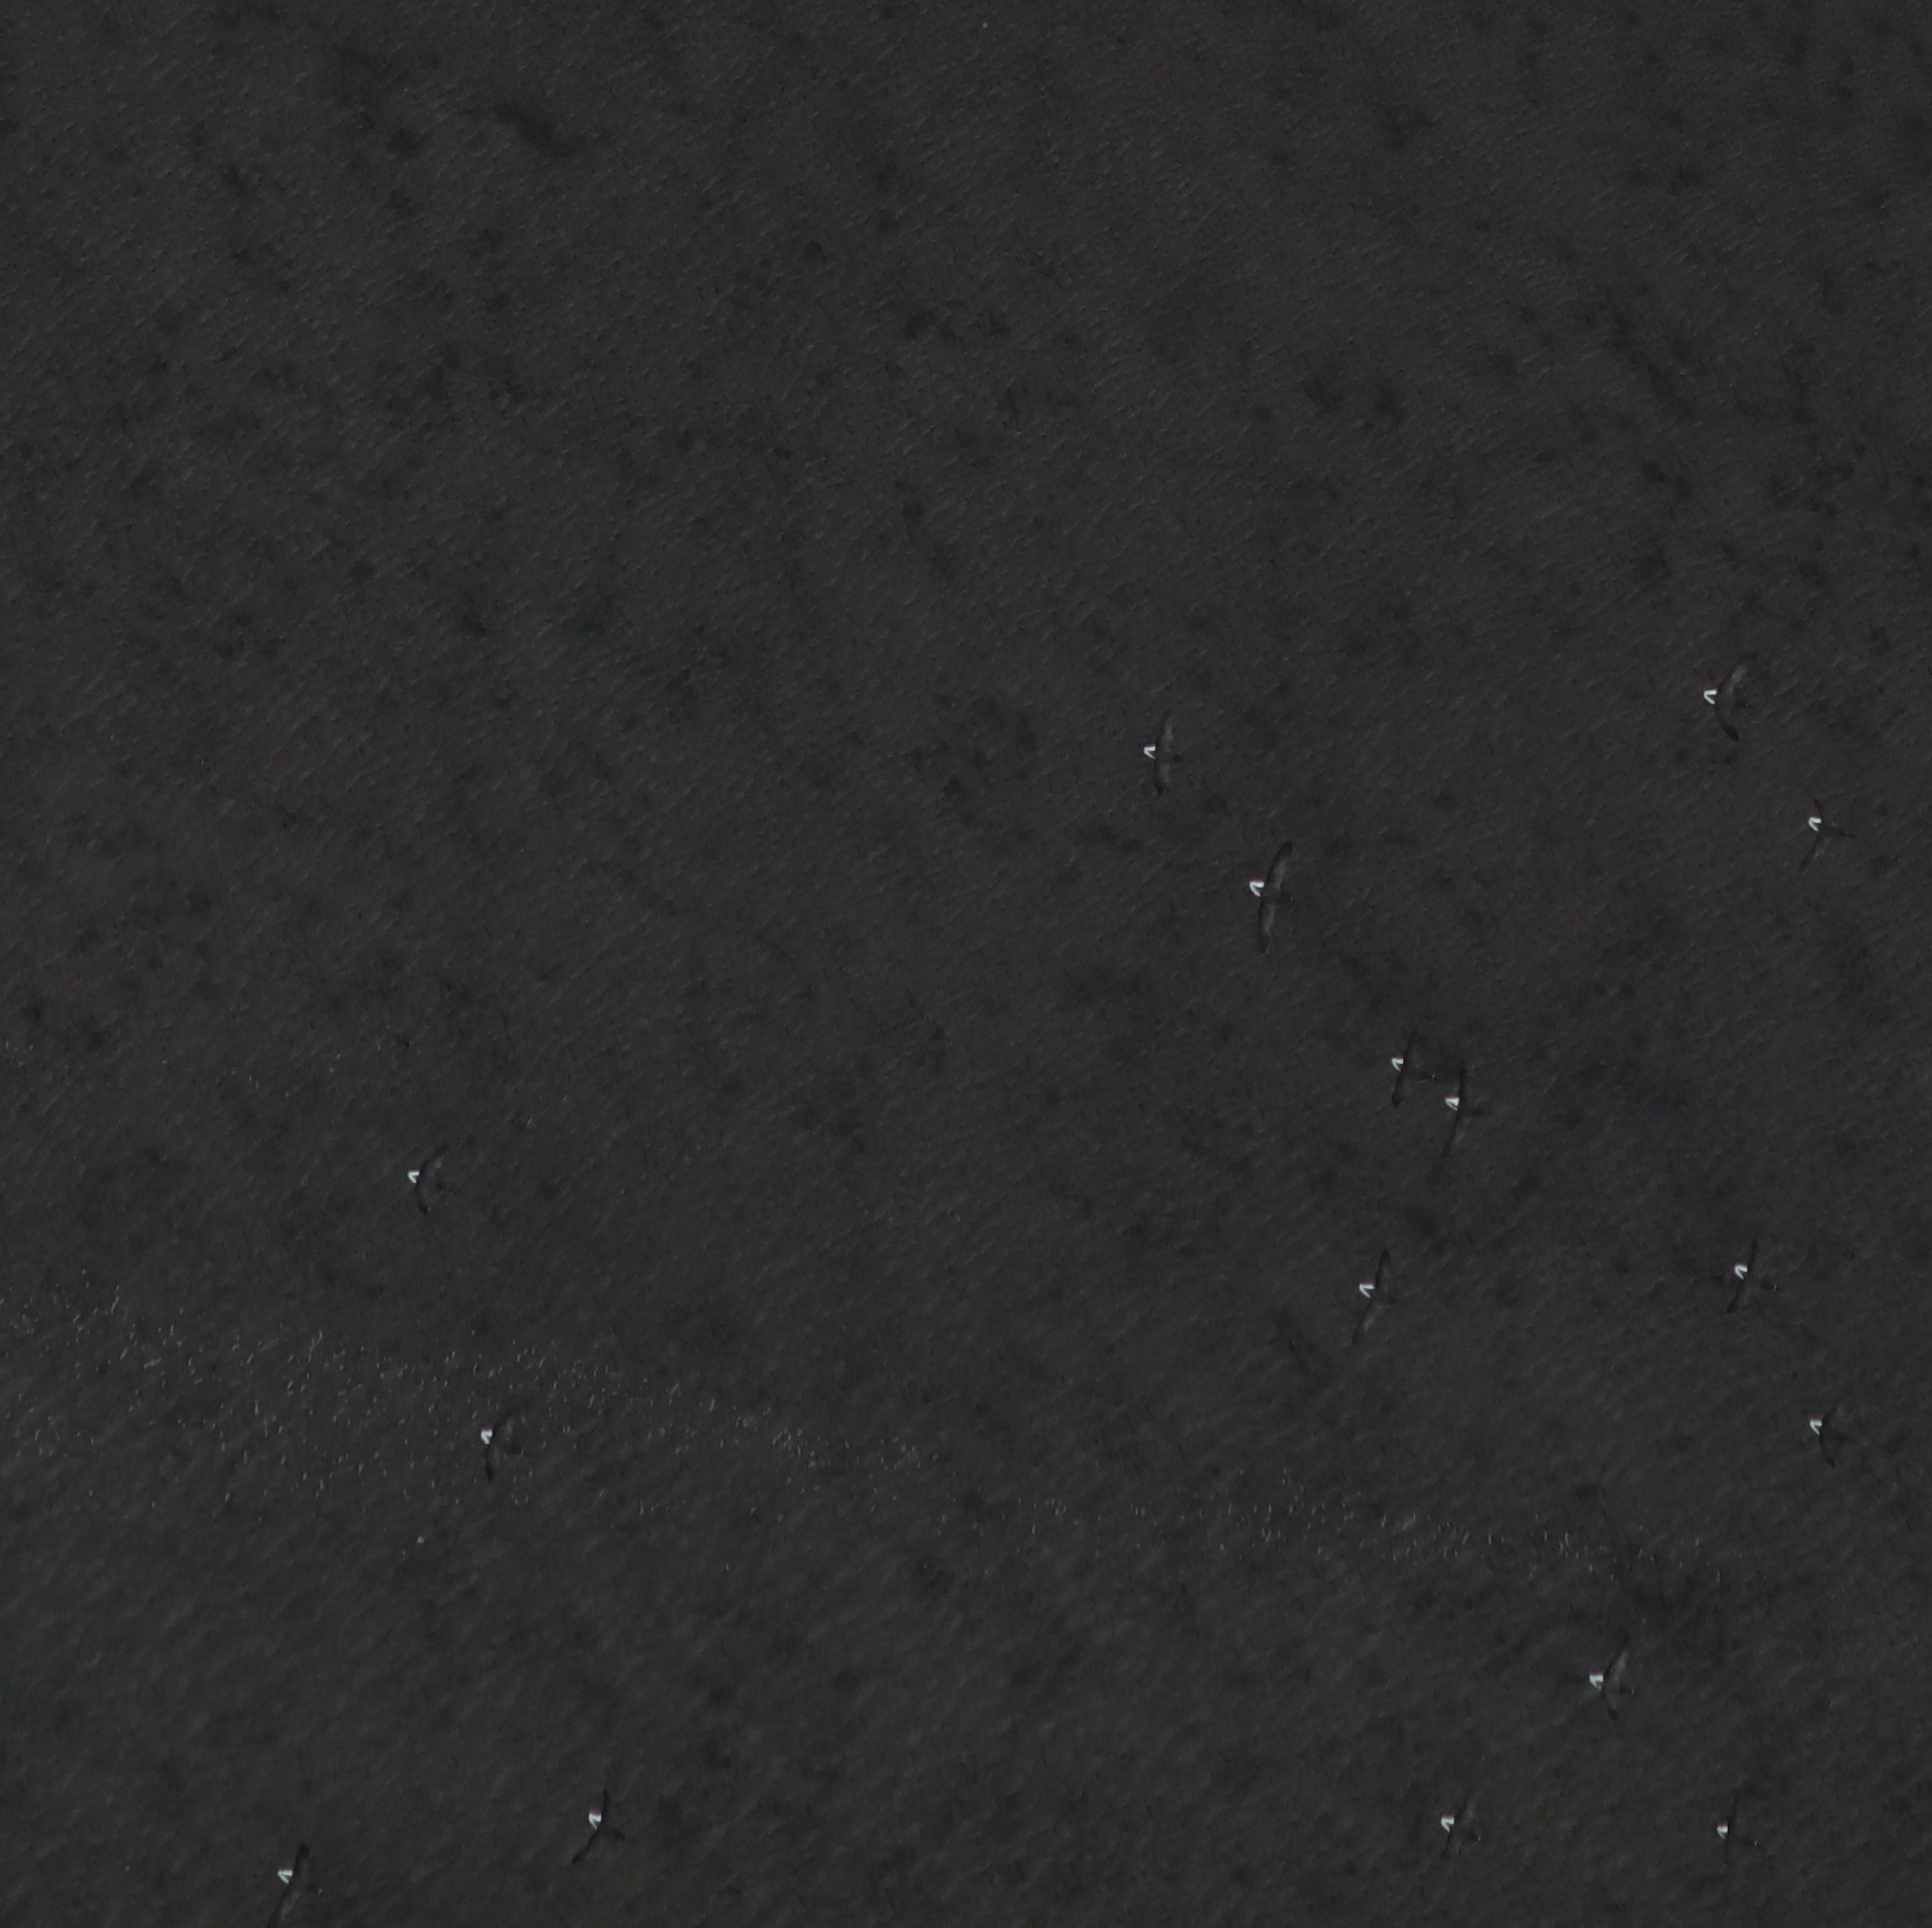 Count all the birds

16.